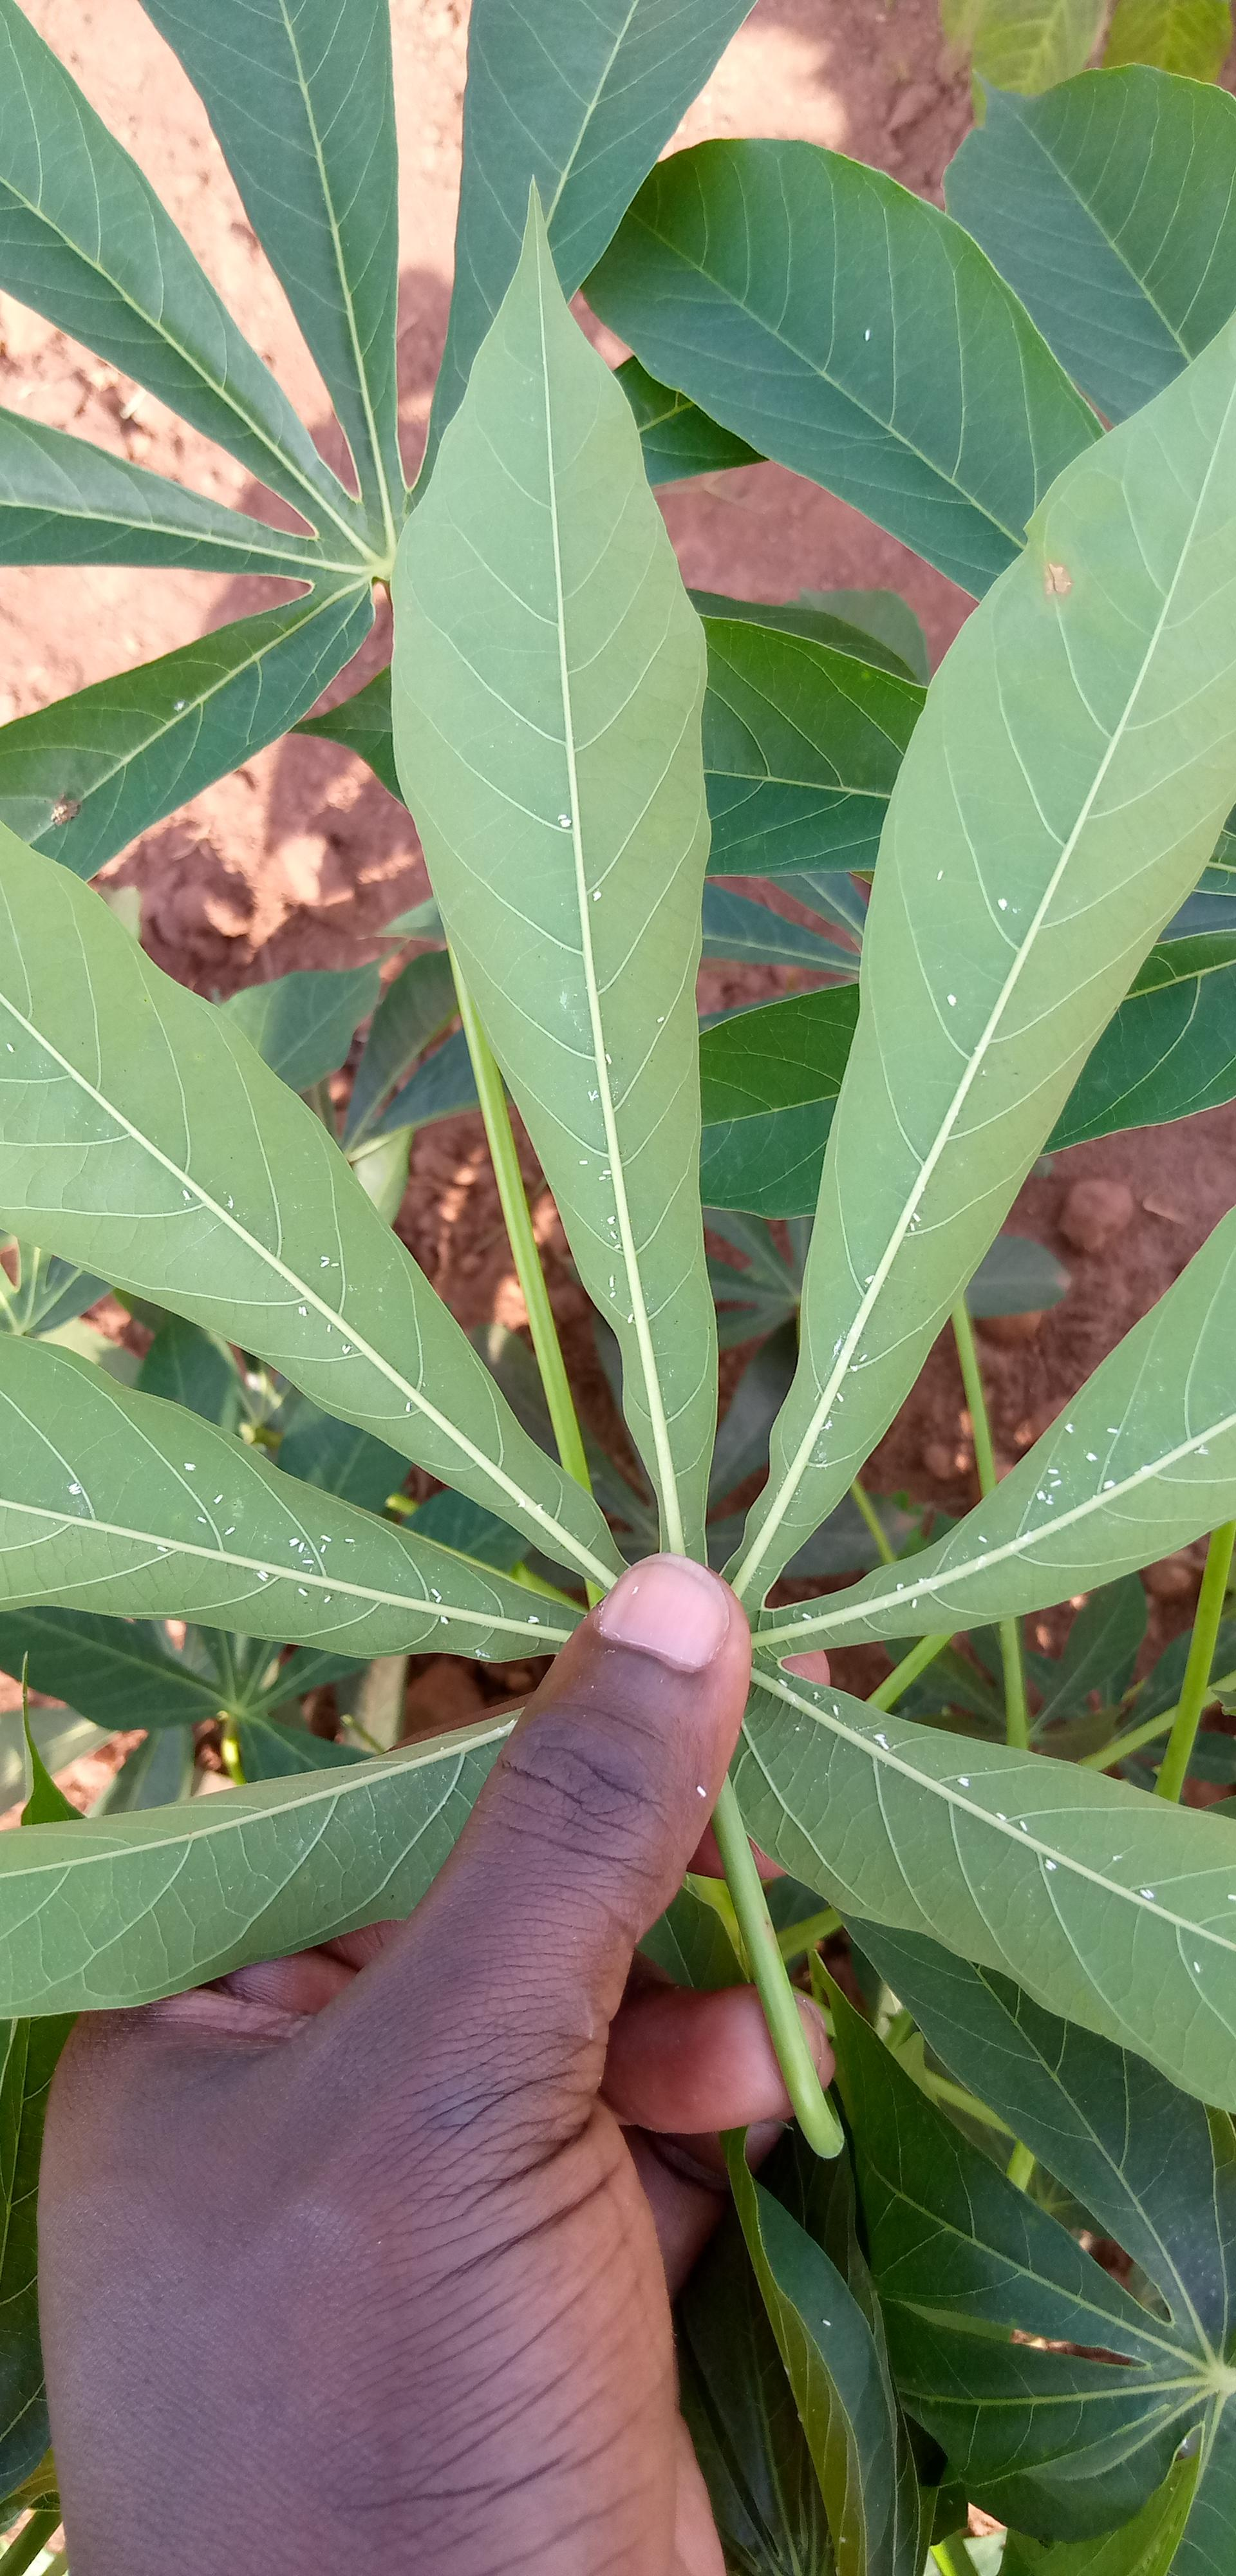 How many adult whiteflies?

101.